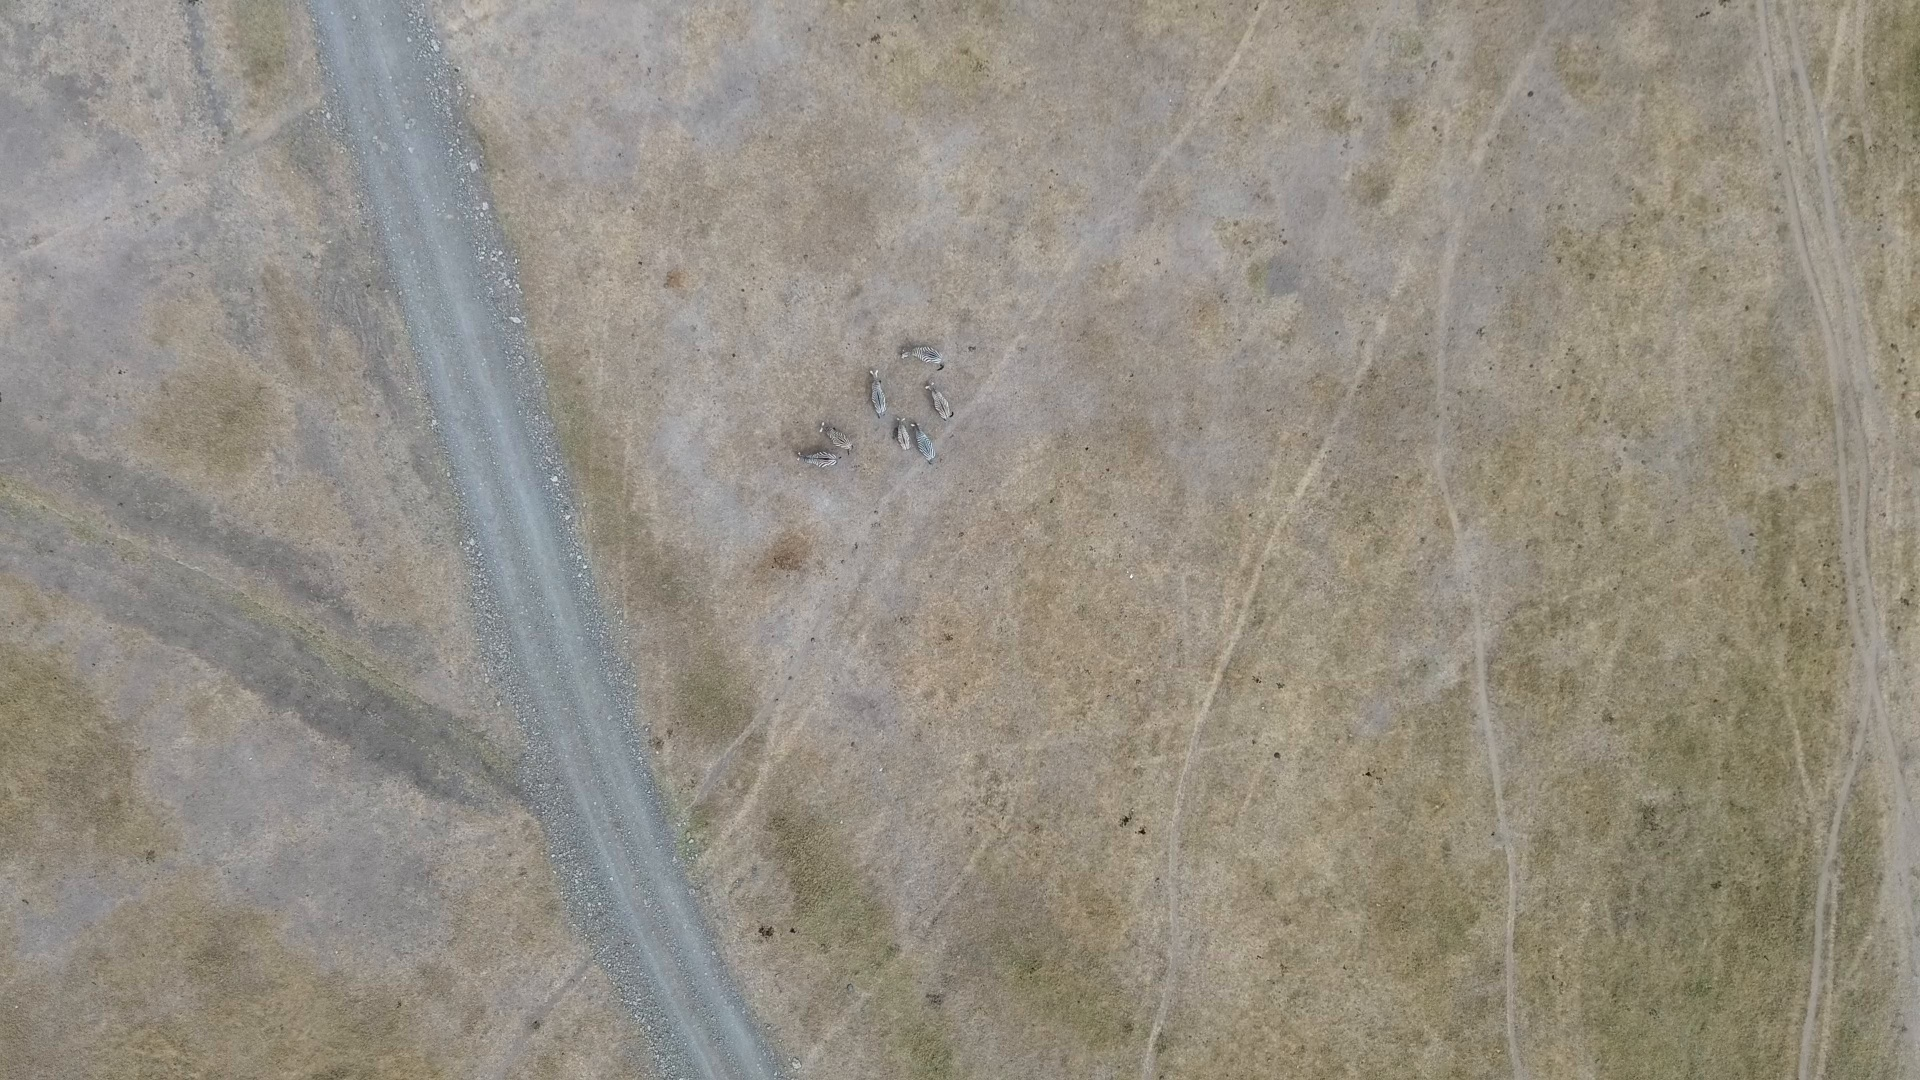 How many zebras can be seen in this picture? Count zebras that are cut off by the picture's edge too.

7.